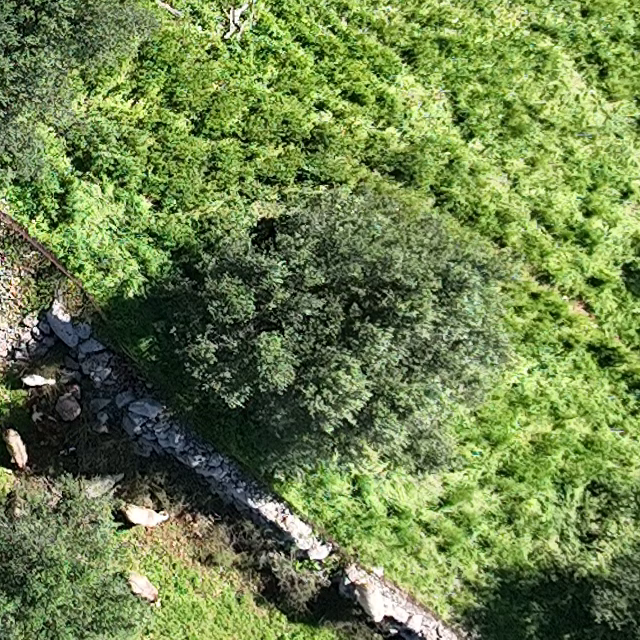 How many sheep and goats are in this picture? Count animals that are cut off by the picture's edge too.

6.